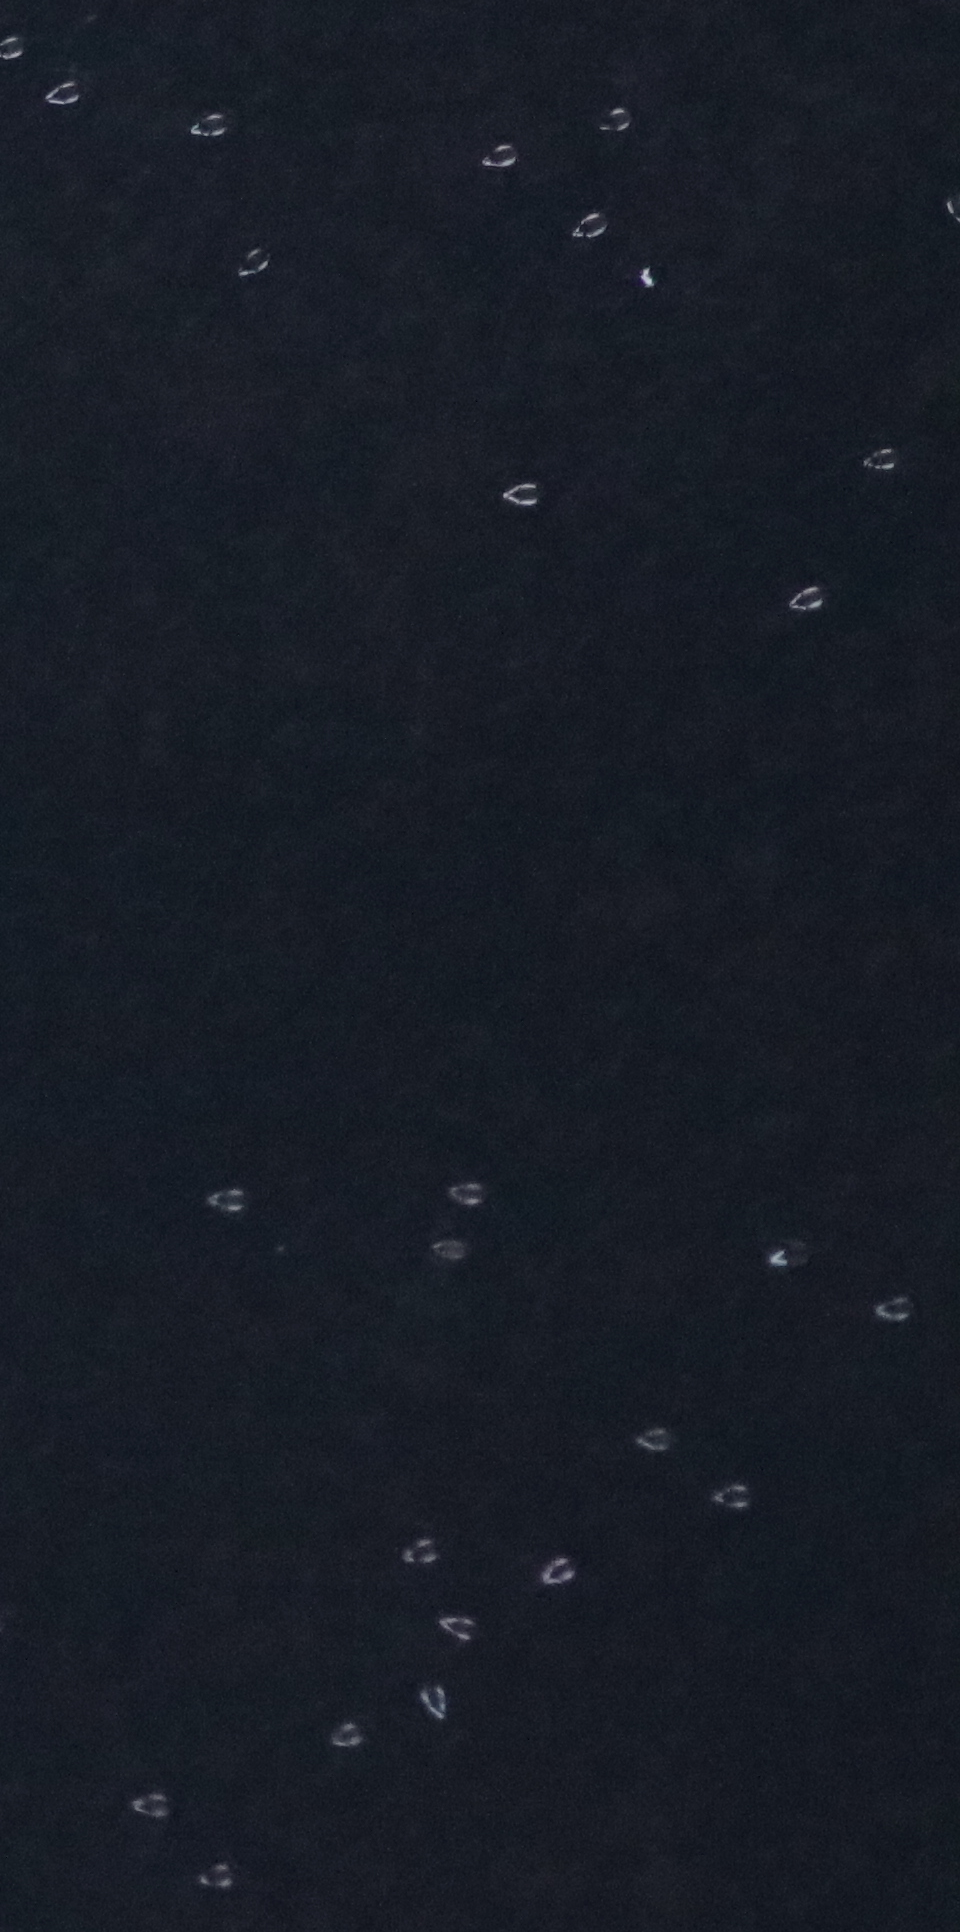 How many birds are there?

25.